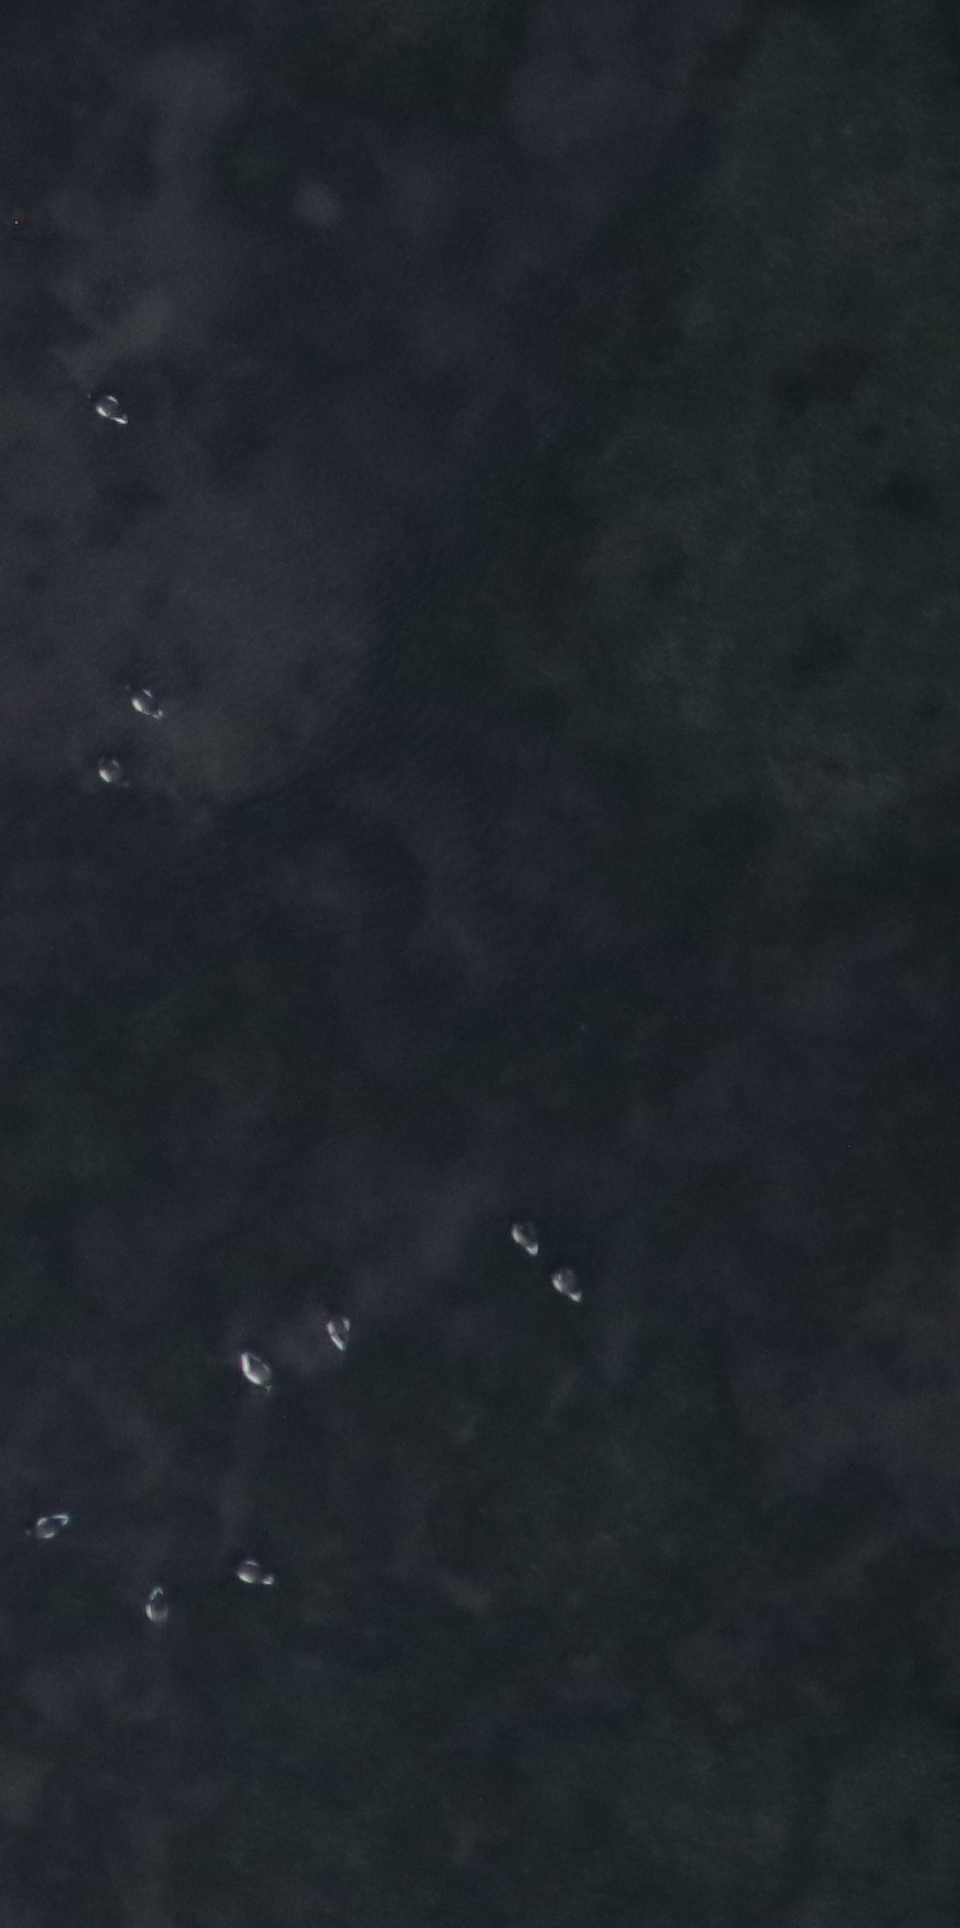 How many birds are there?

10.